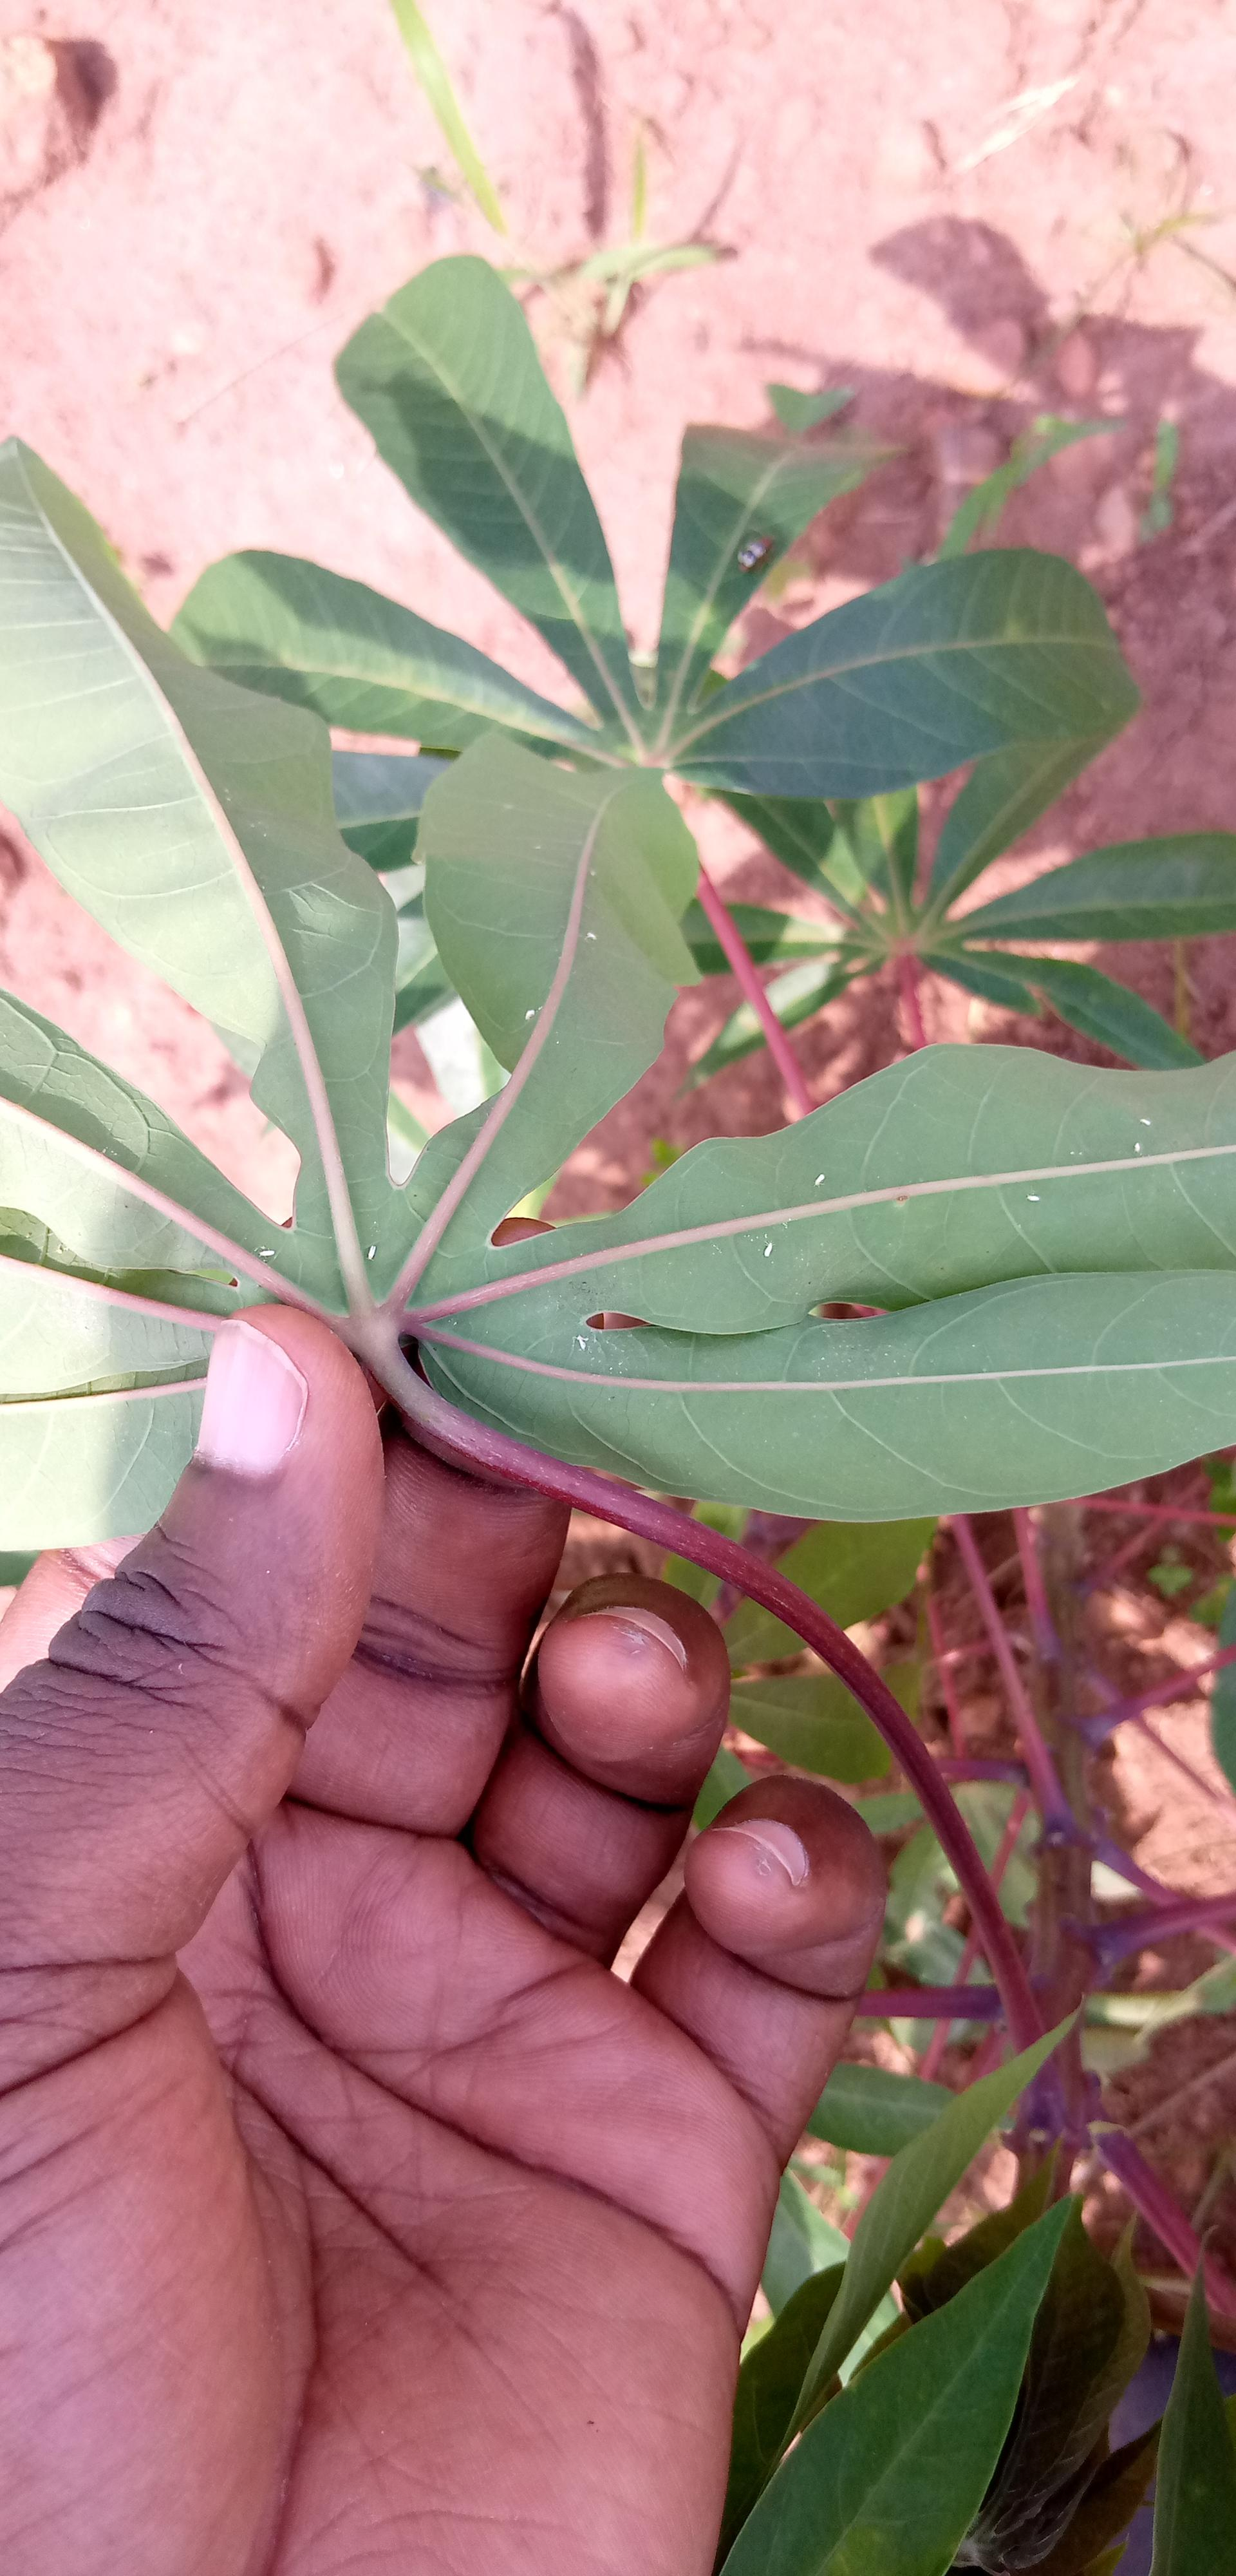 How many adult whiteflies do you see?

10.